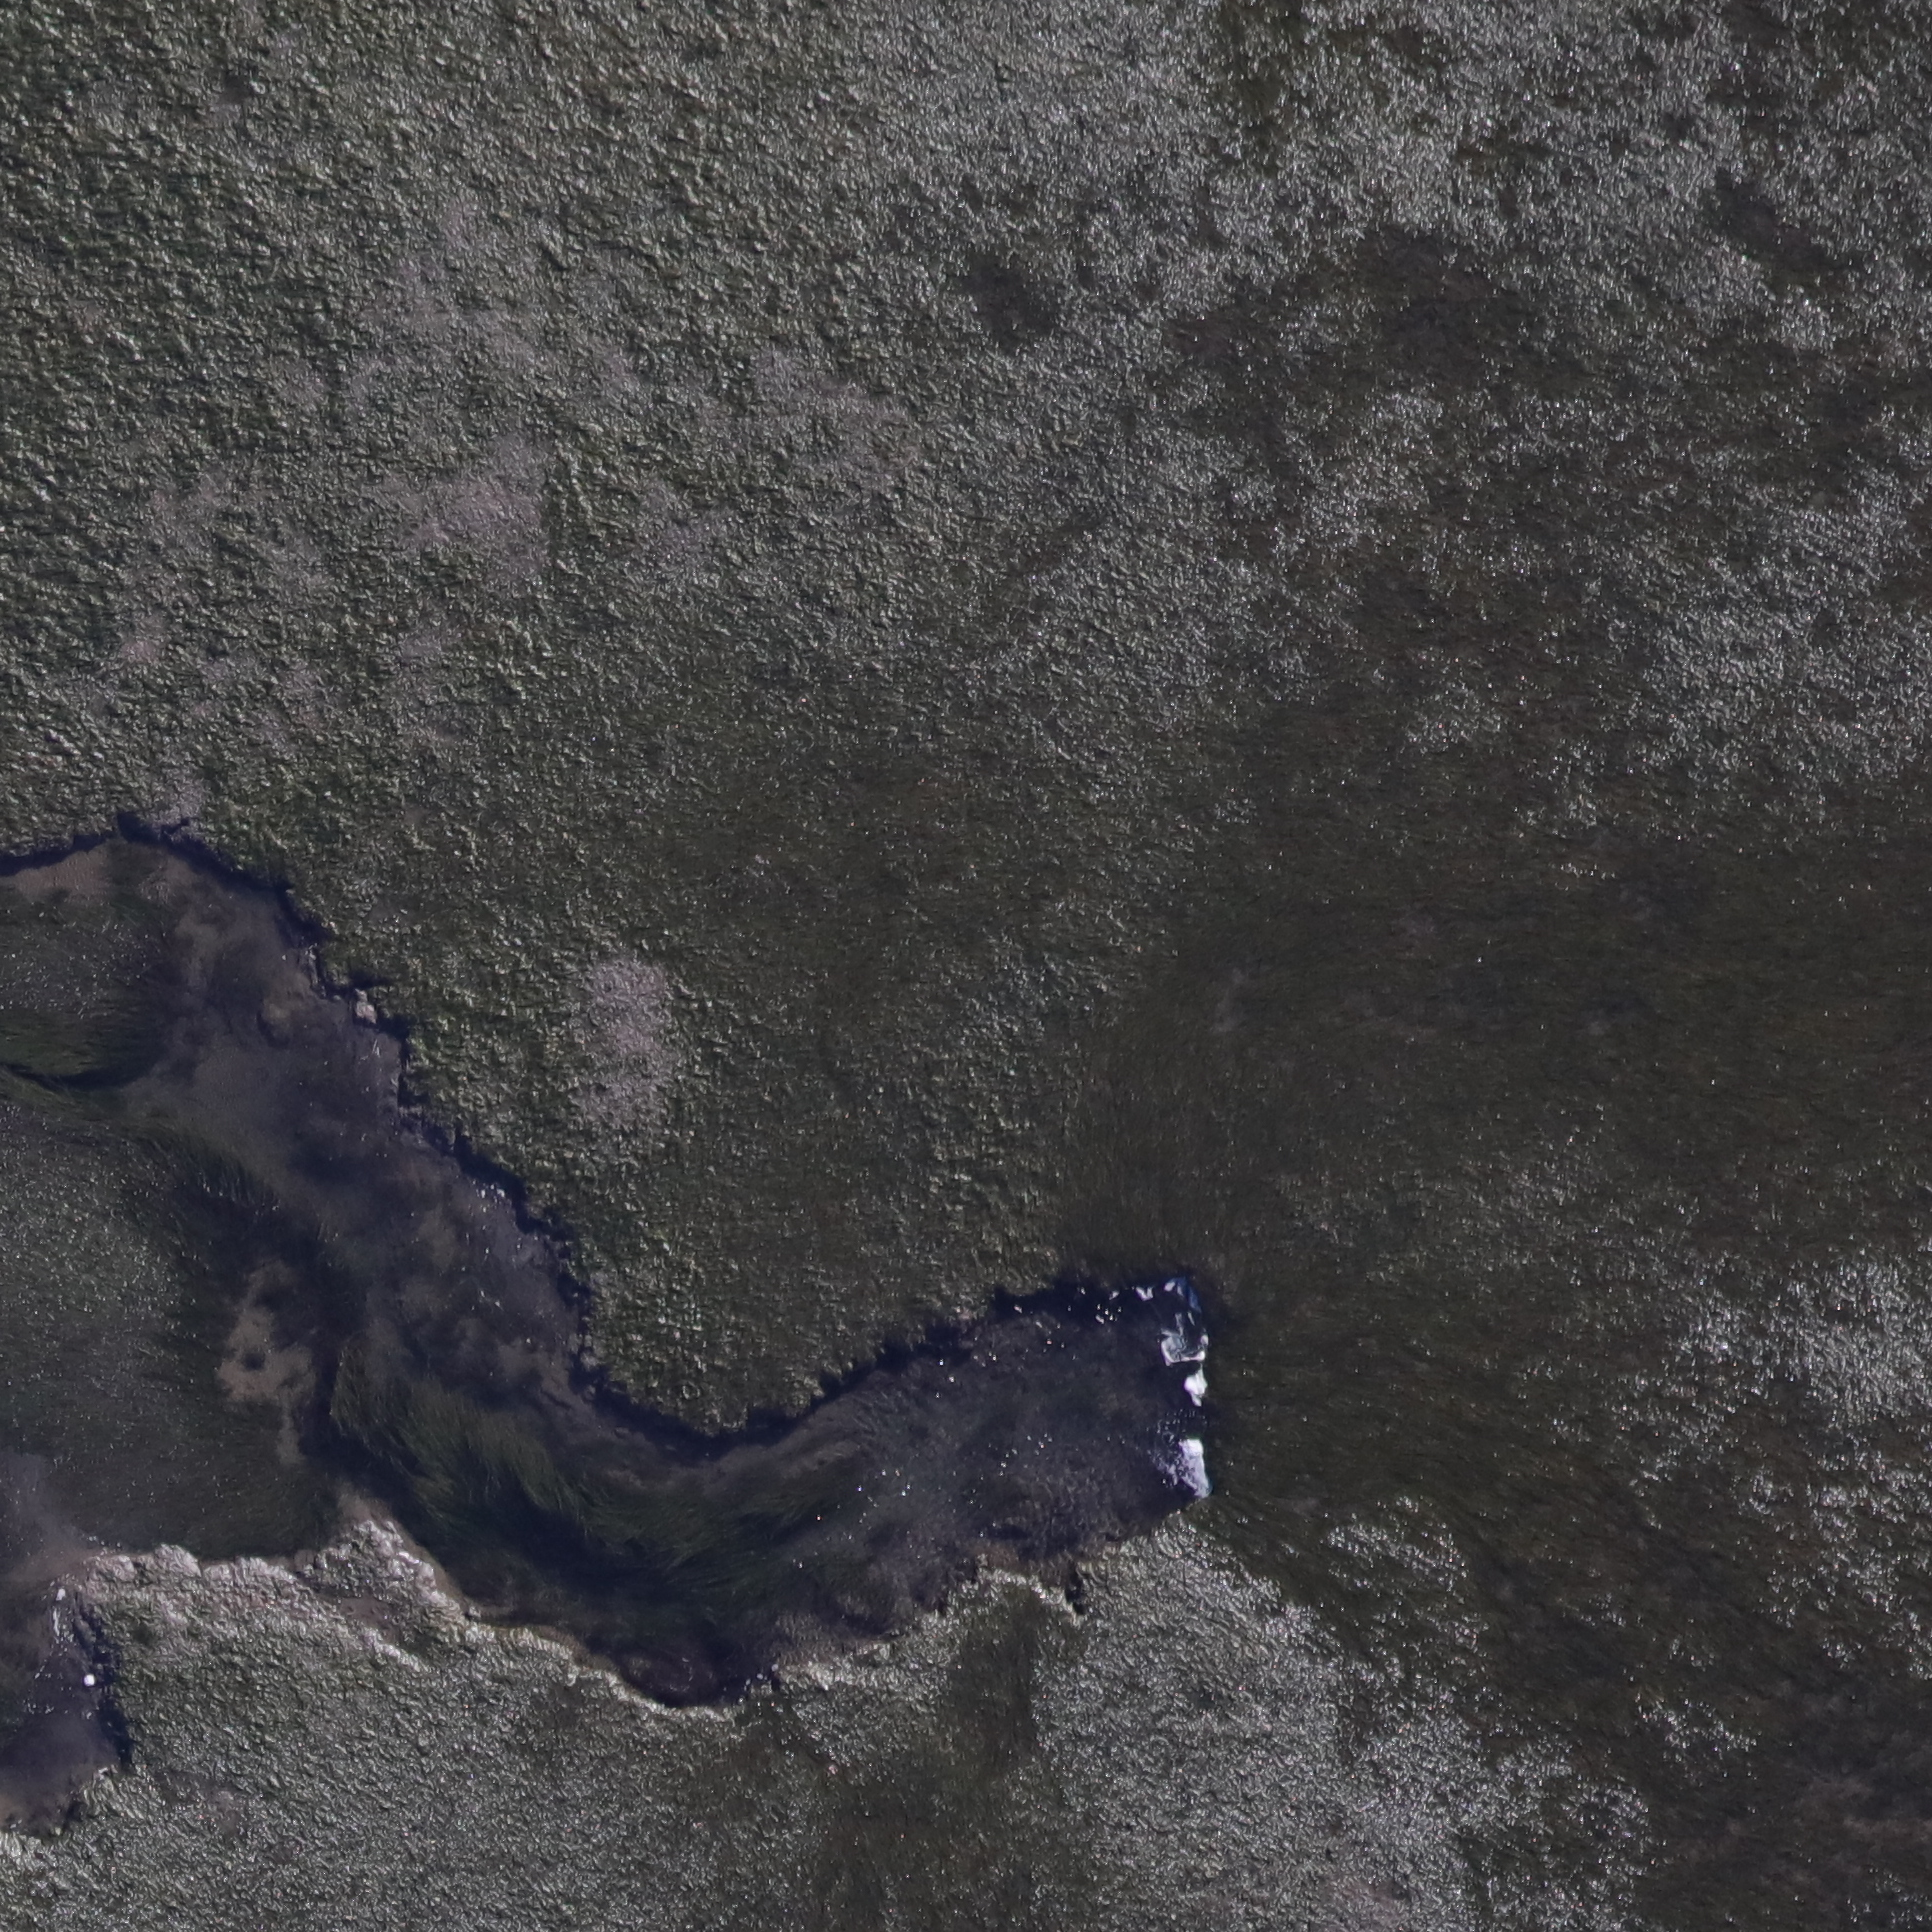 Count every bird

0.